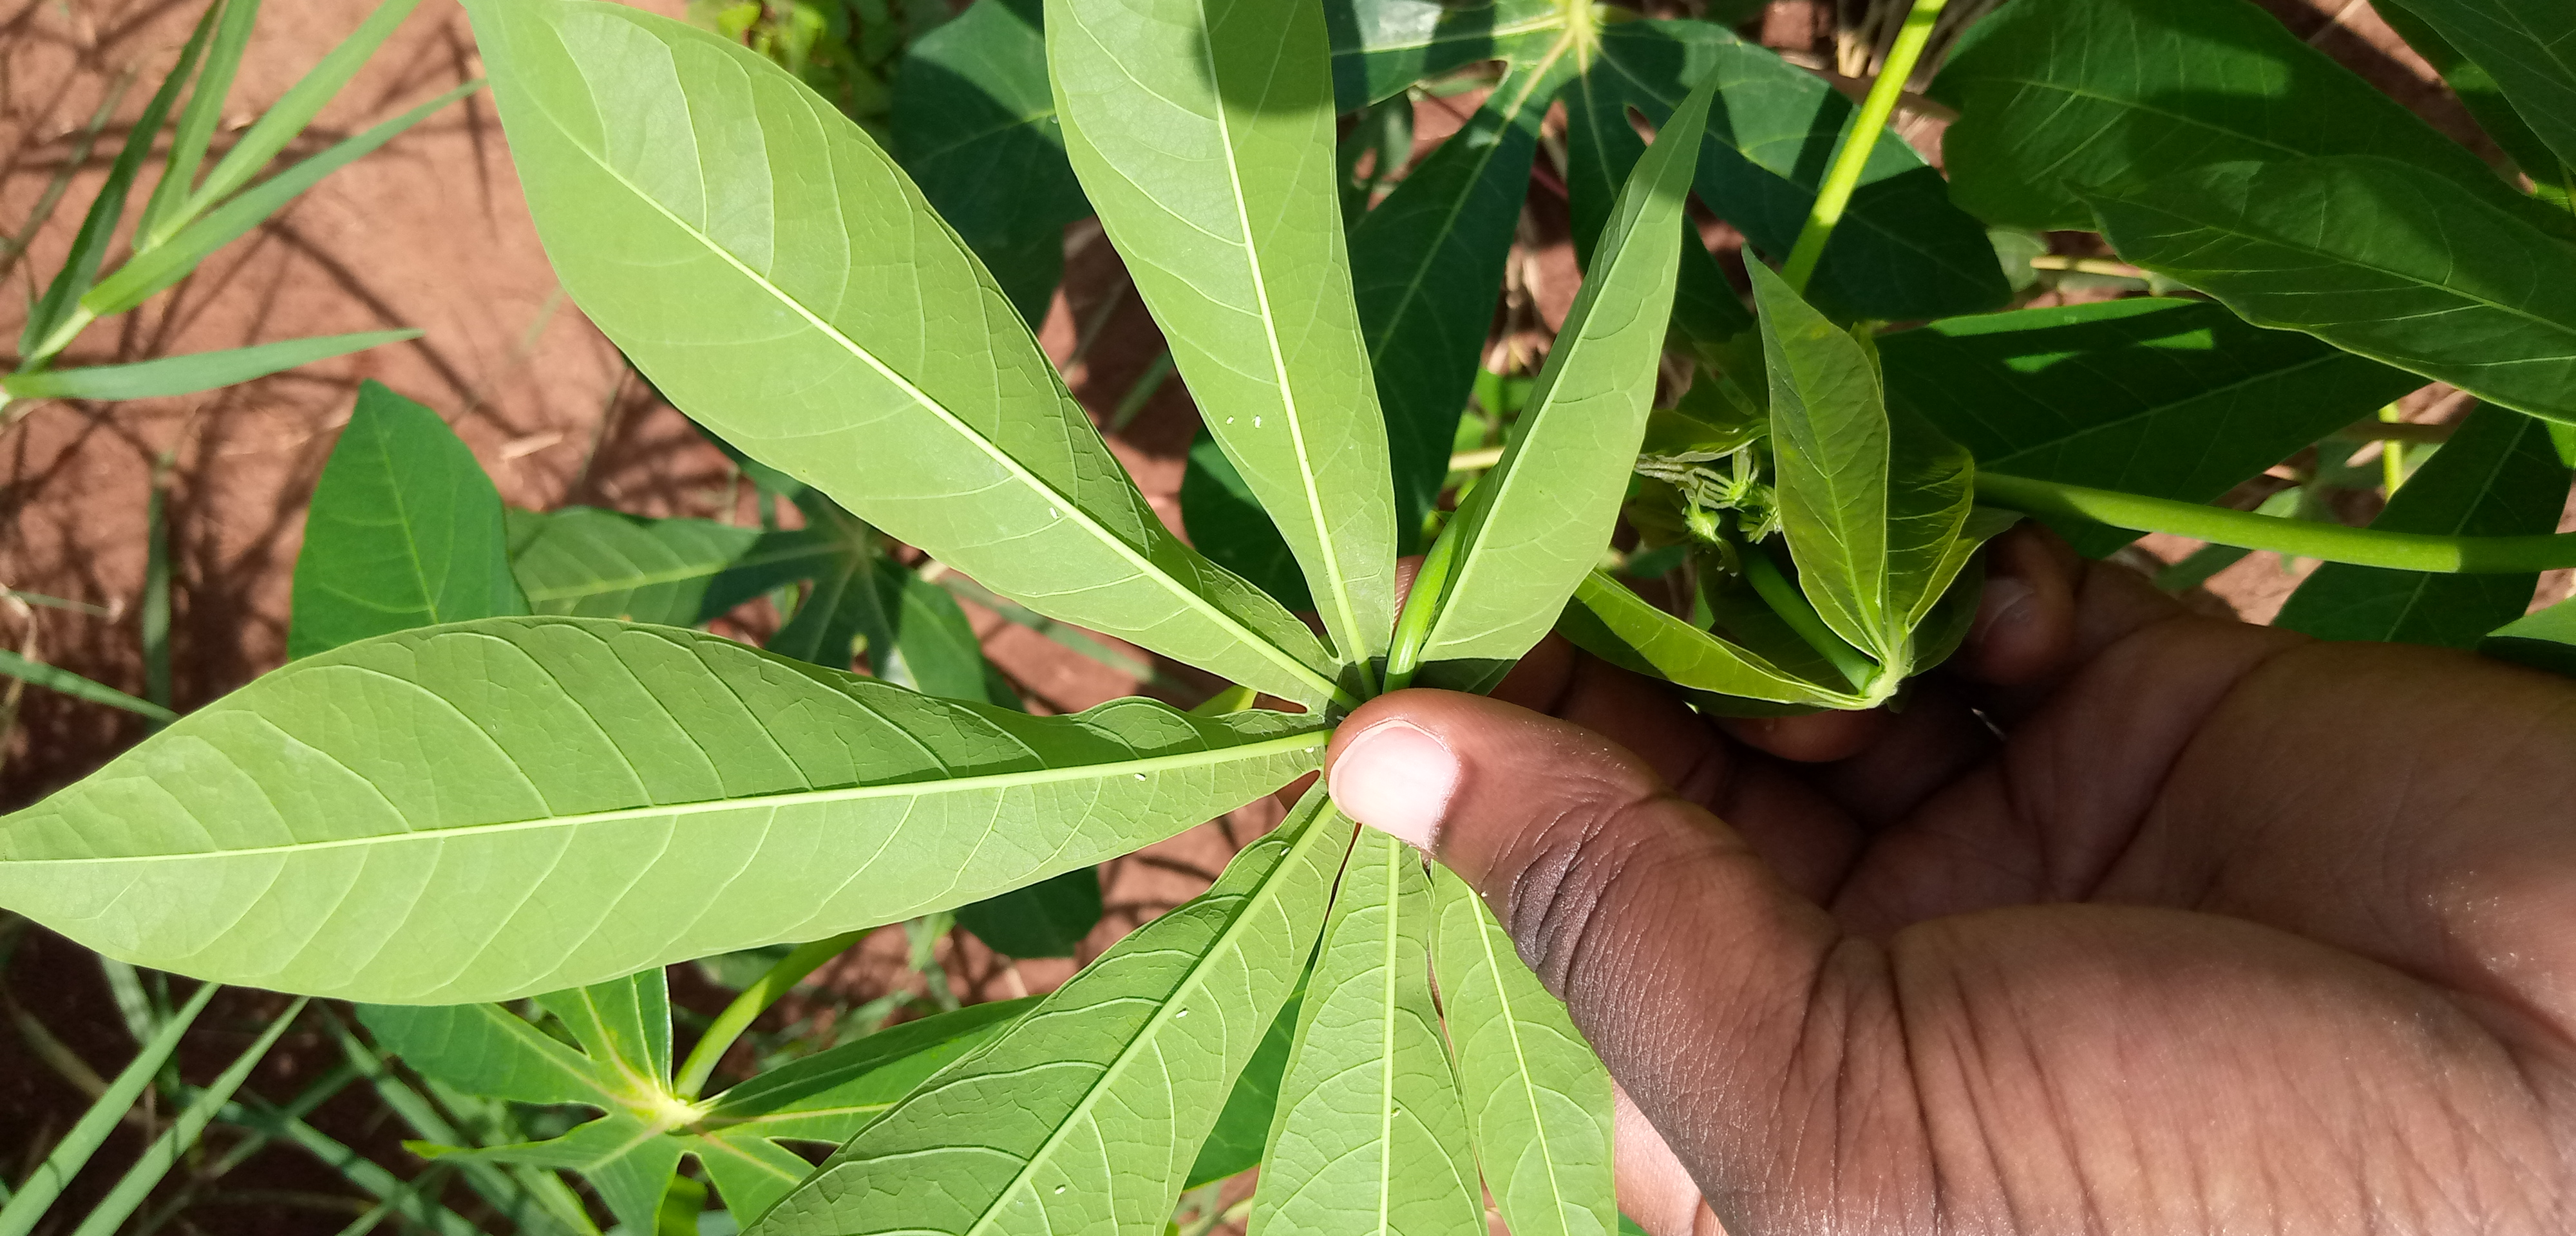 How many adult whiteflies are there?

9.